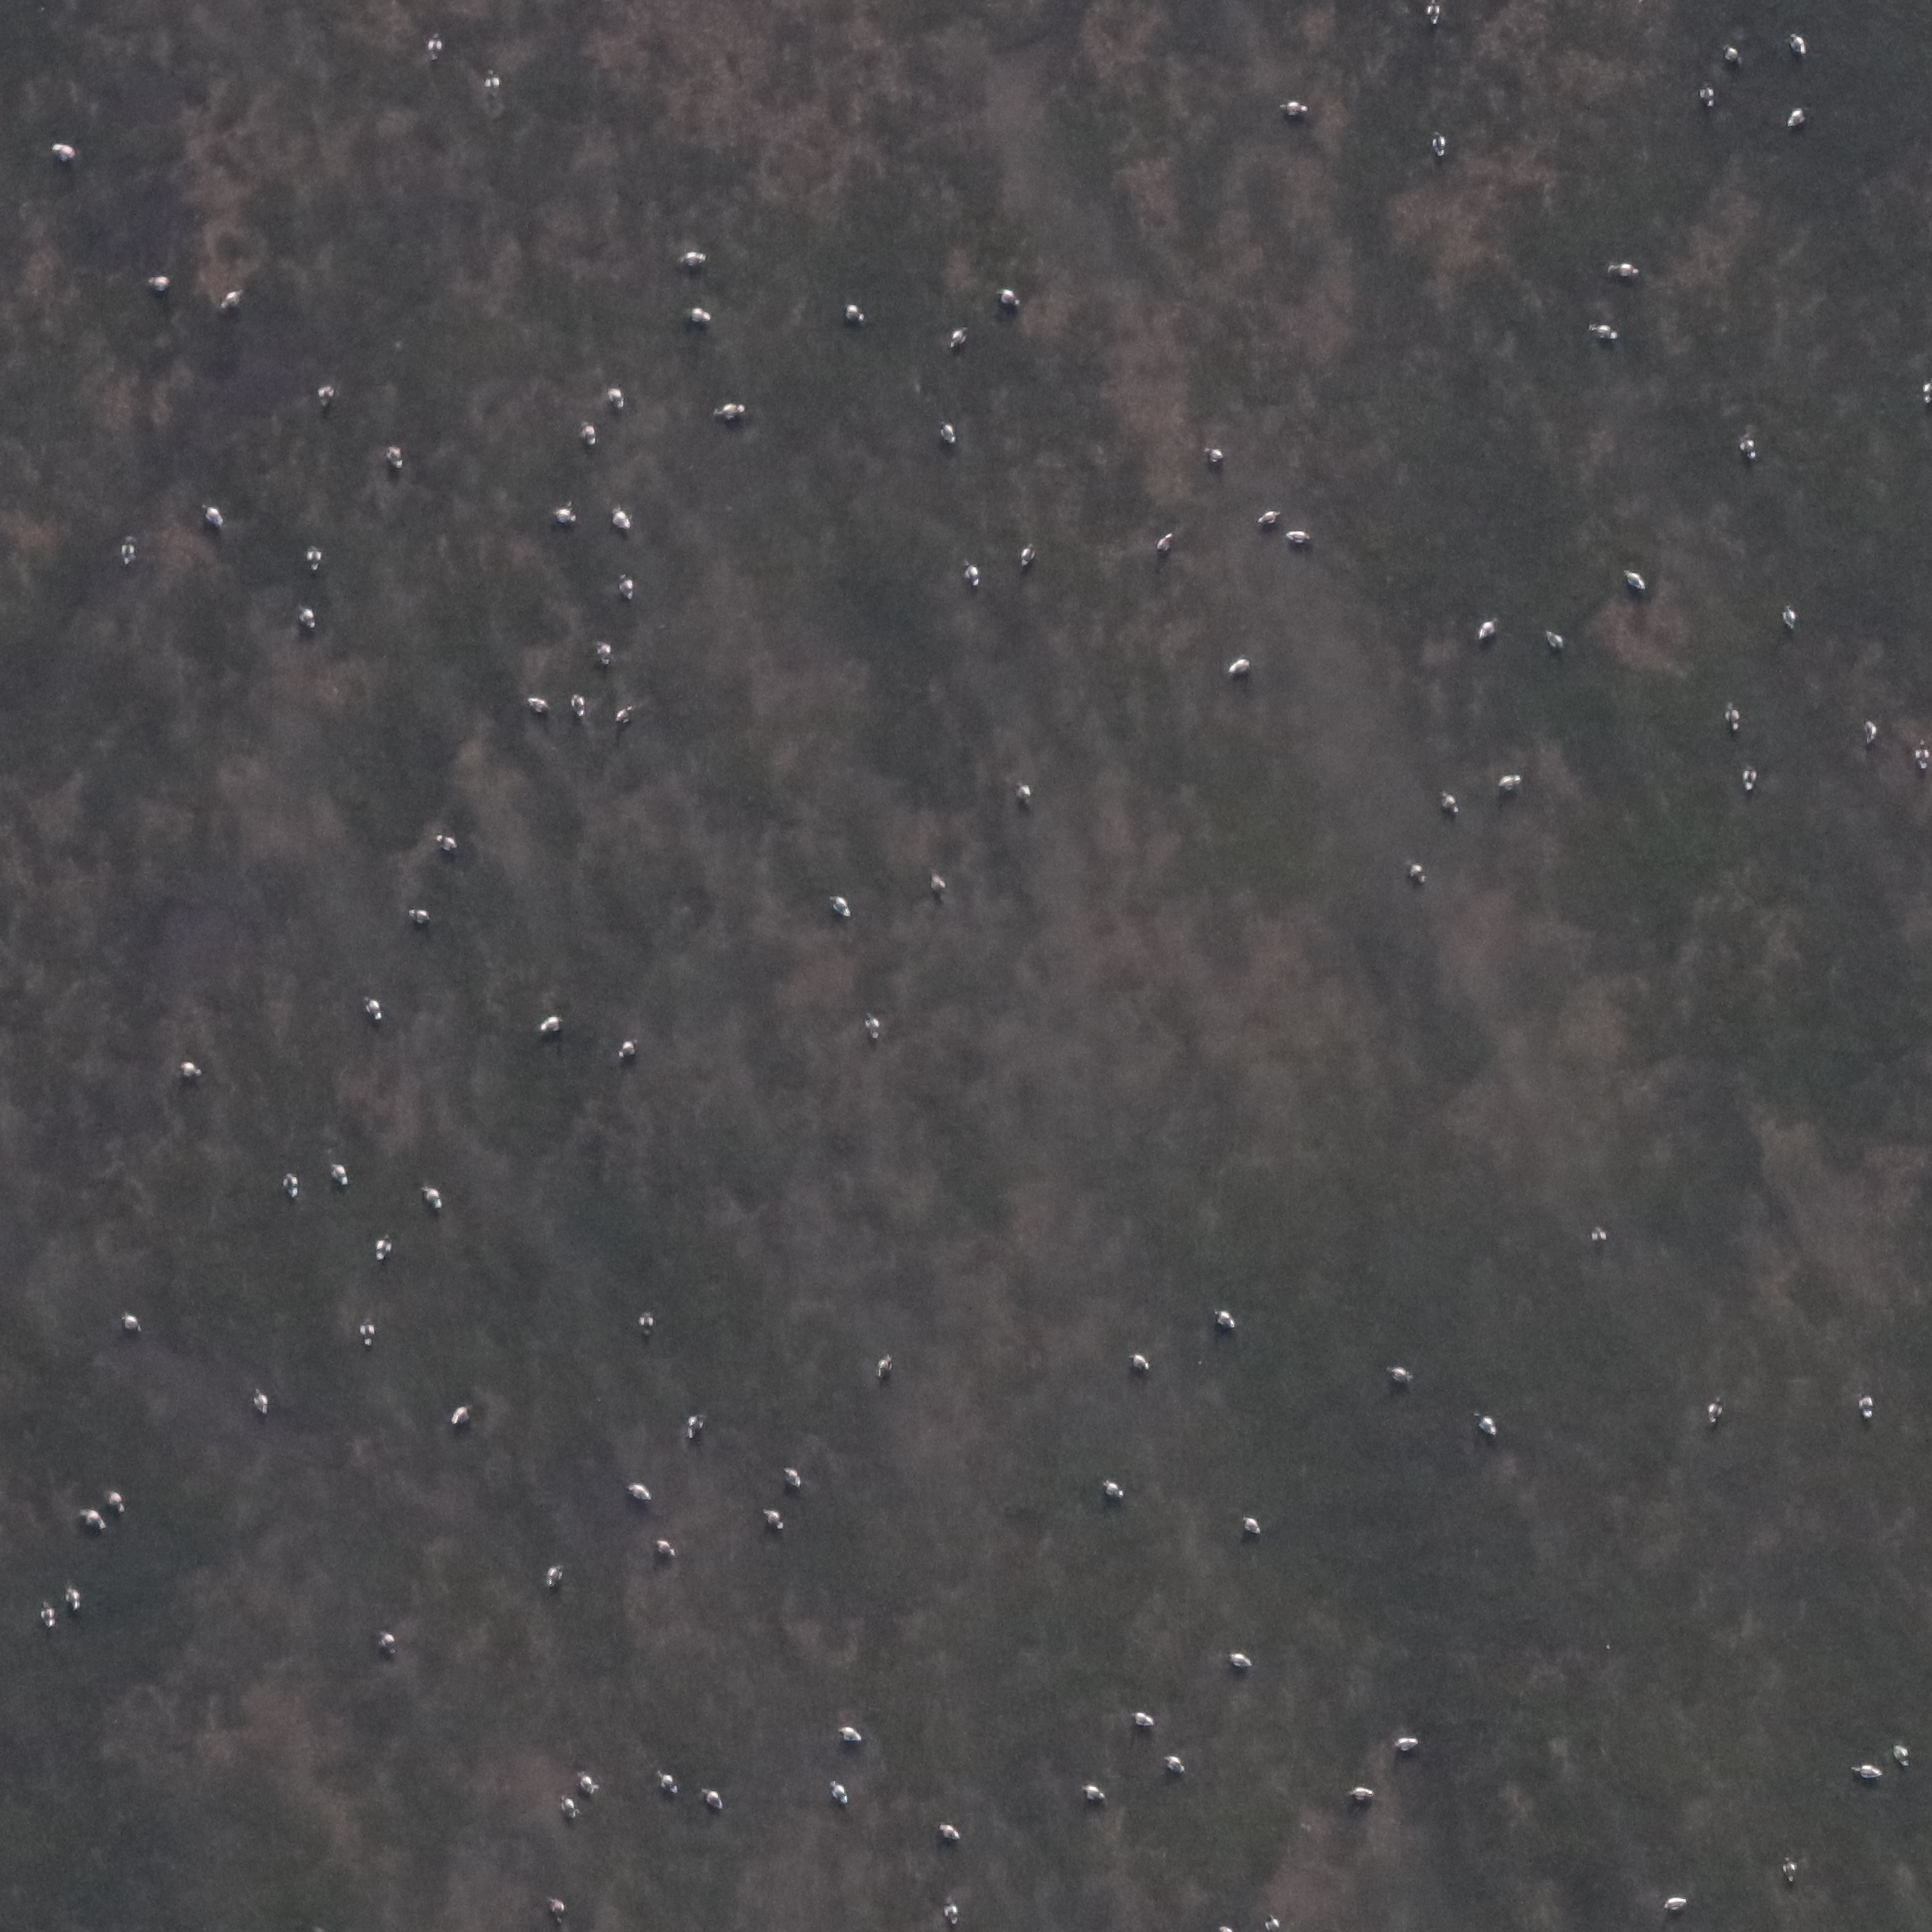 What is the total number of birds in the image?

115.